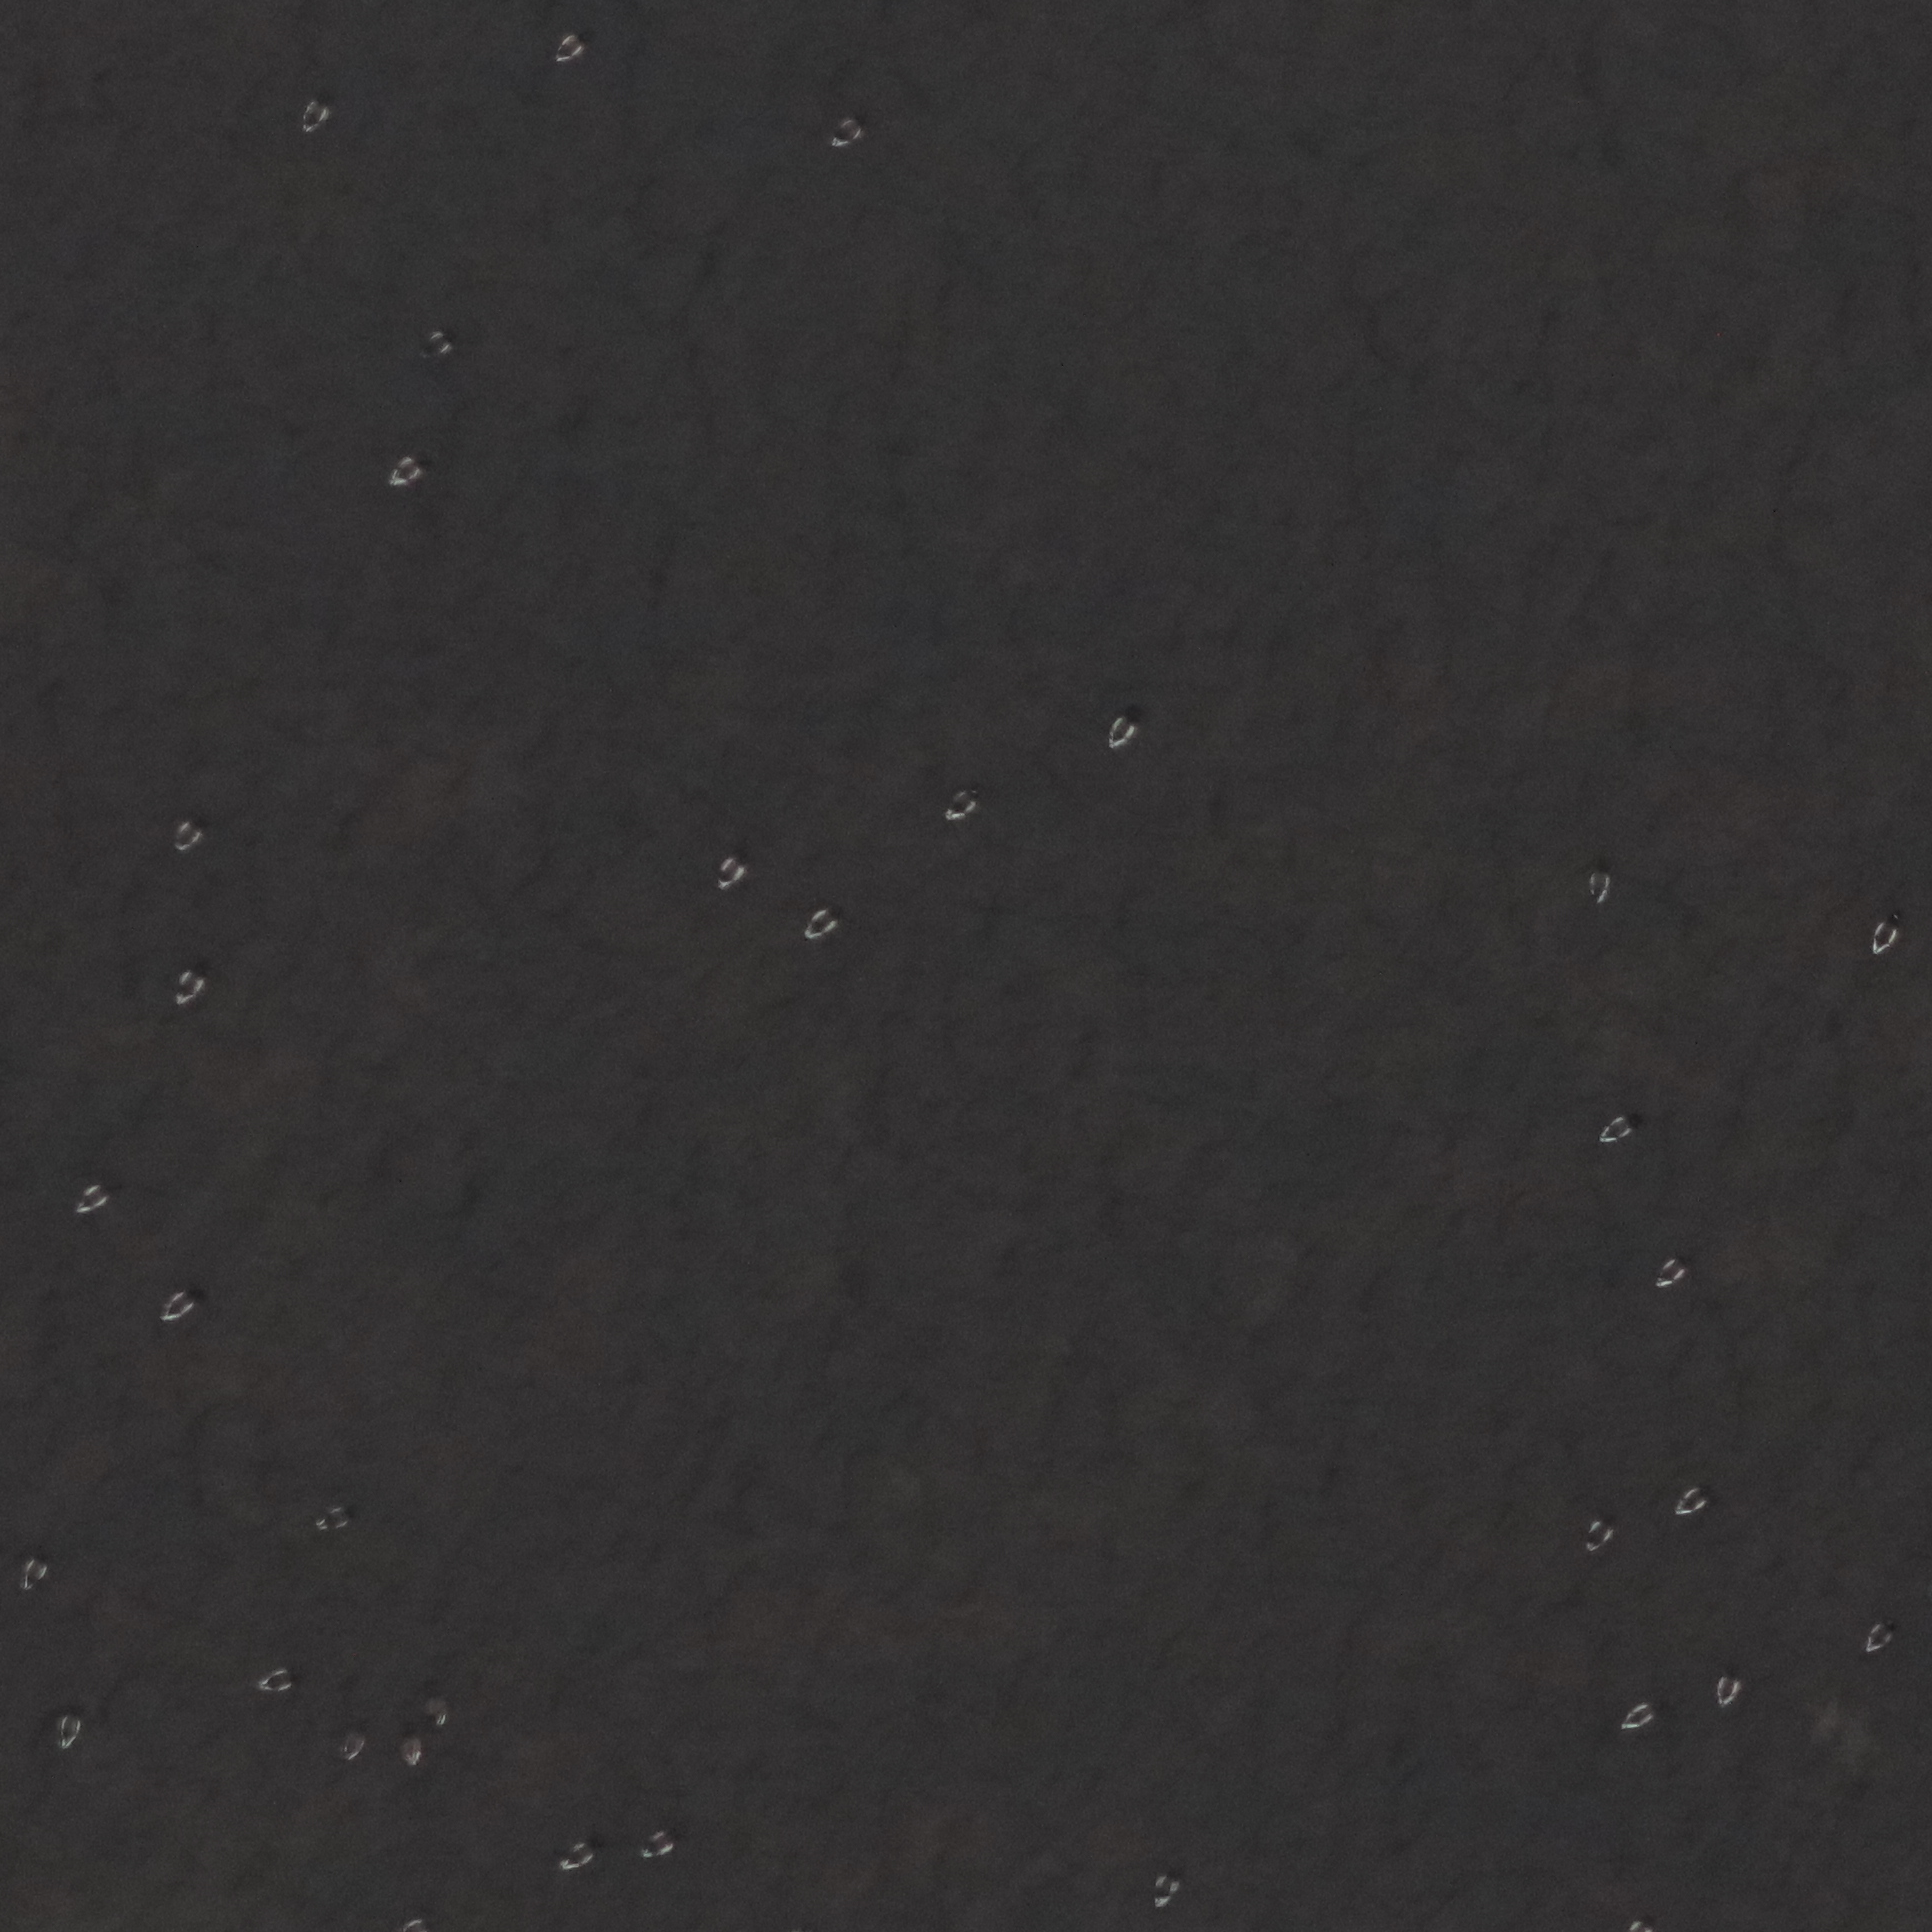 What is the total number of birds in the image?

33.